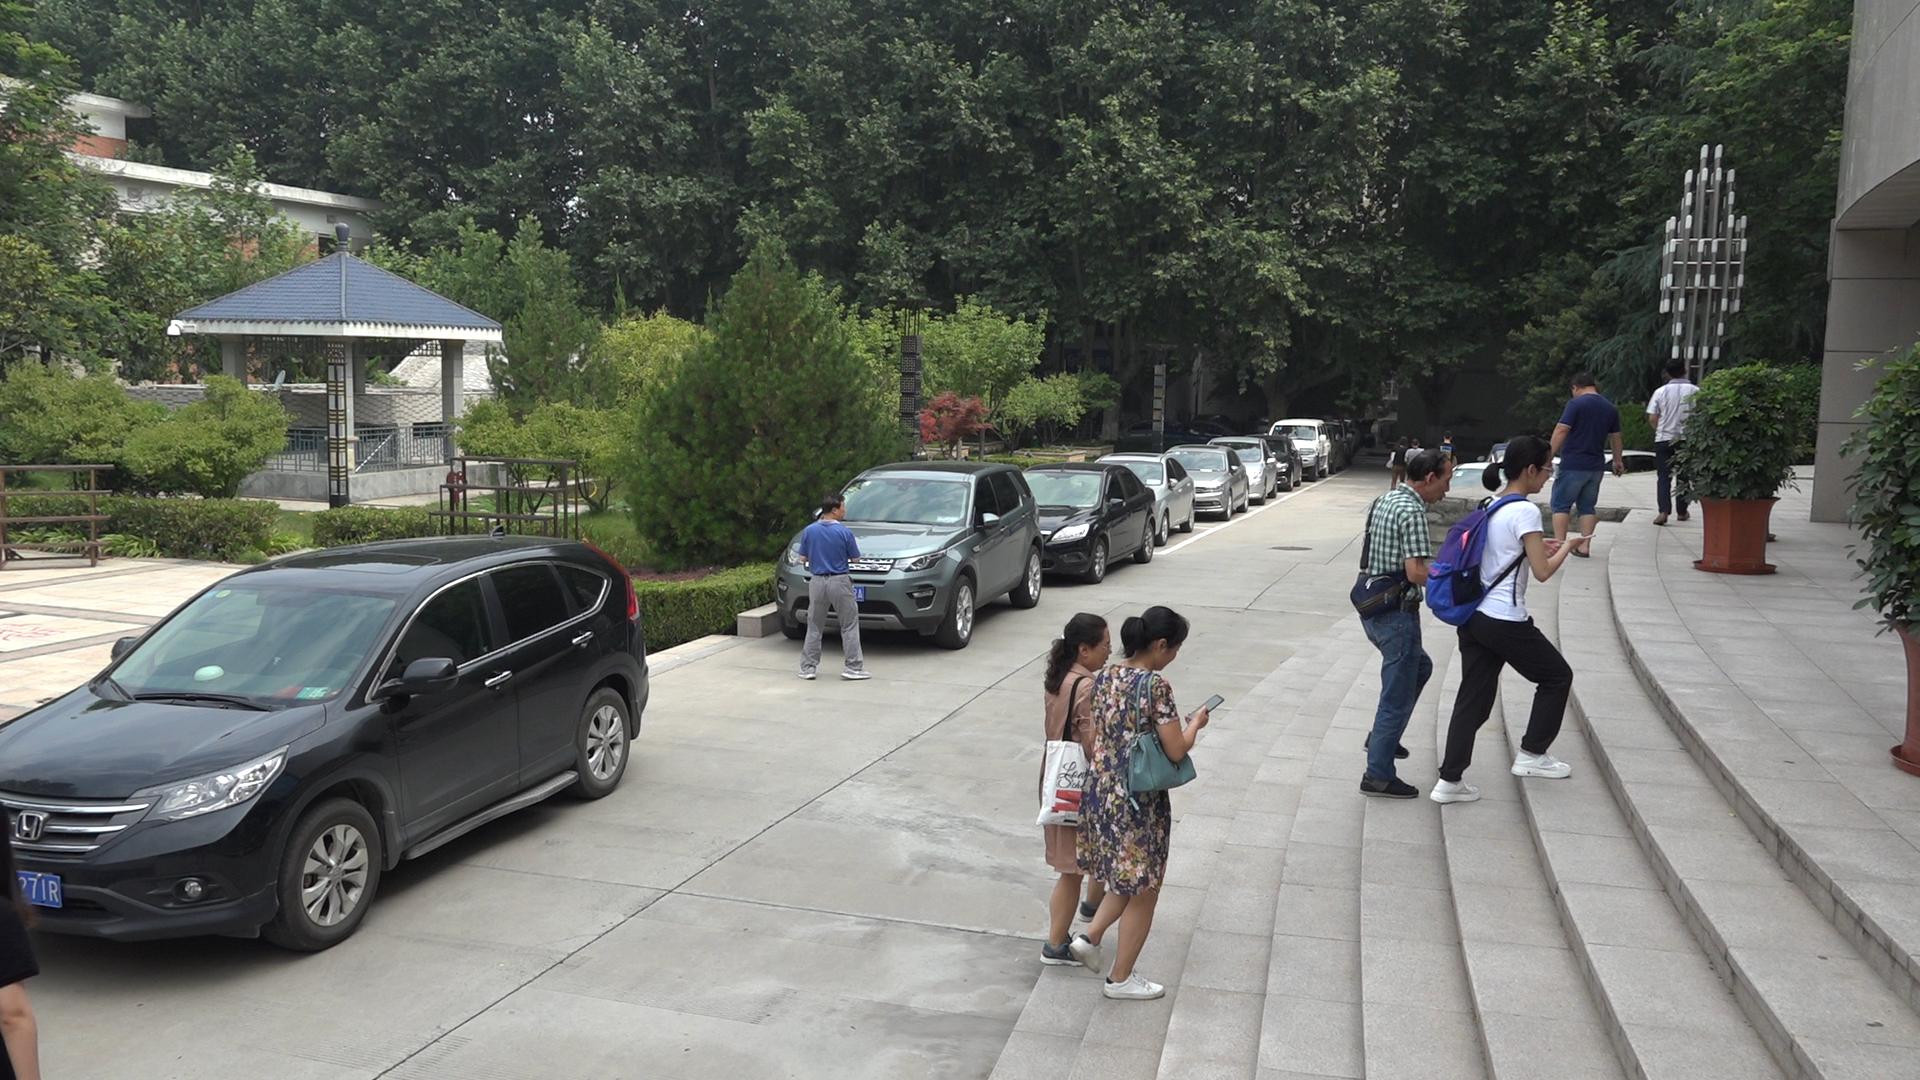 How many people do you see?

10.